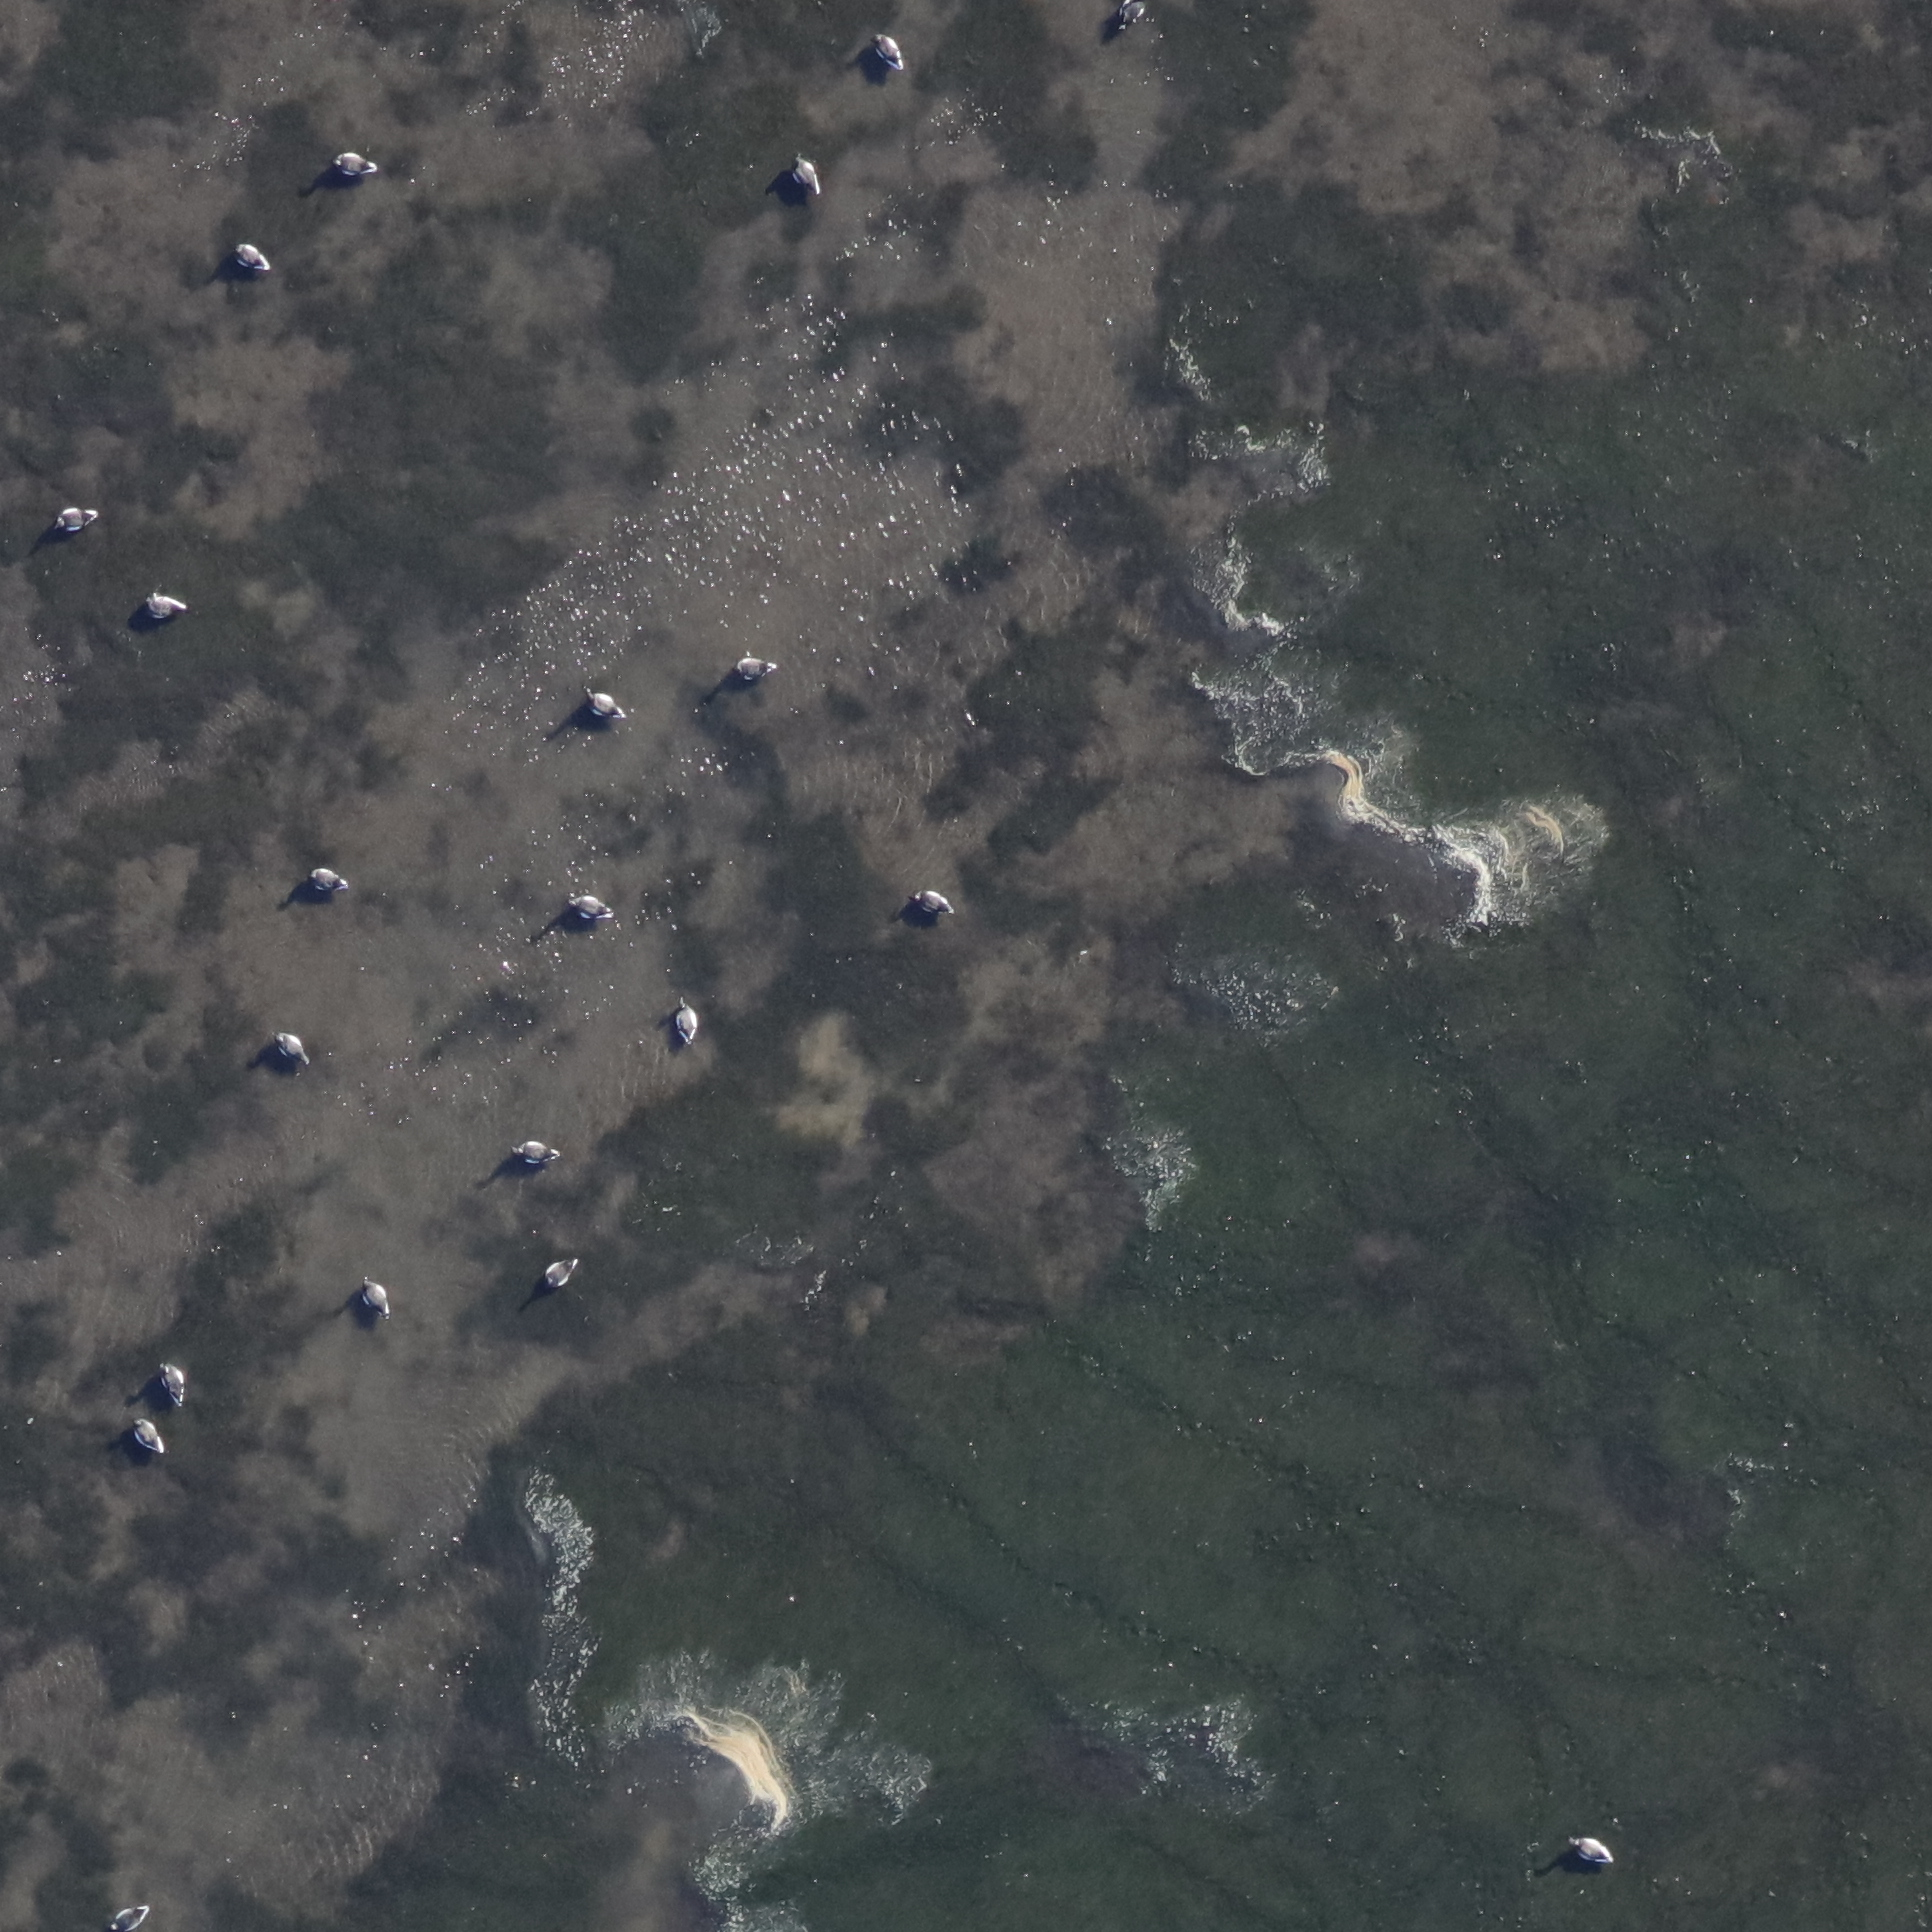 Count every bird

21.